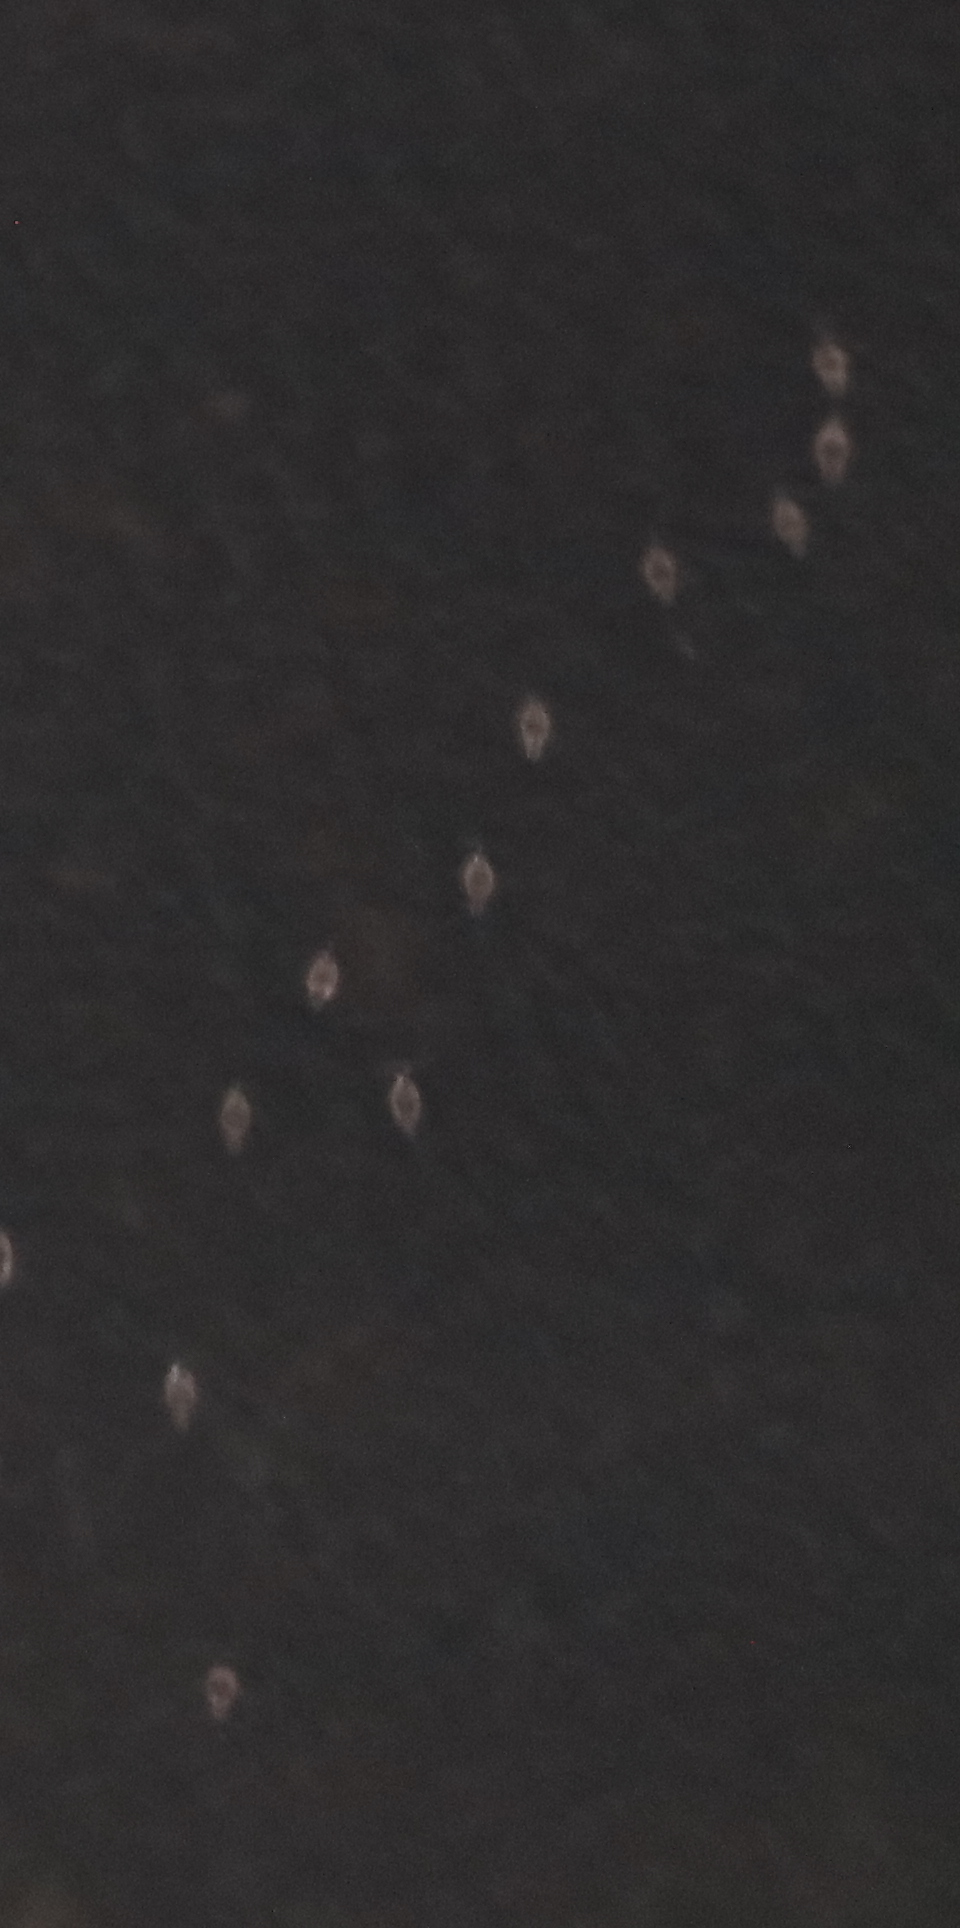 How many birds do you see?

12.